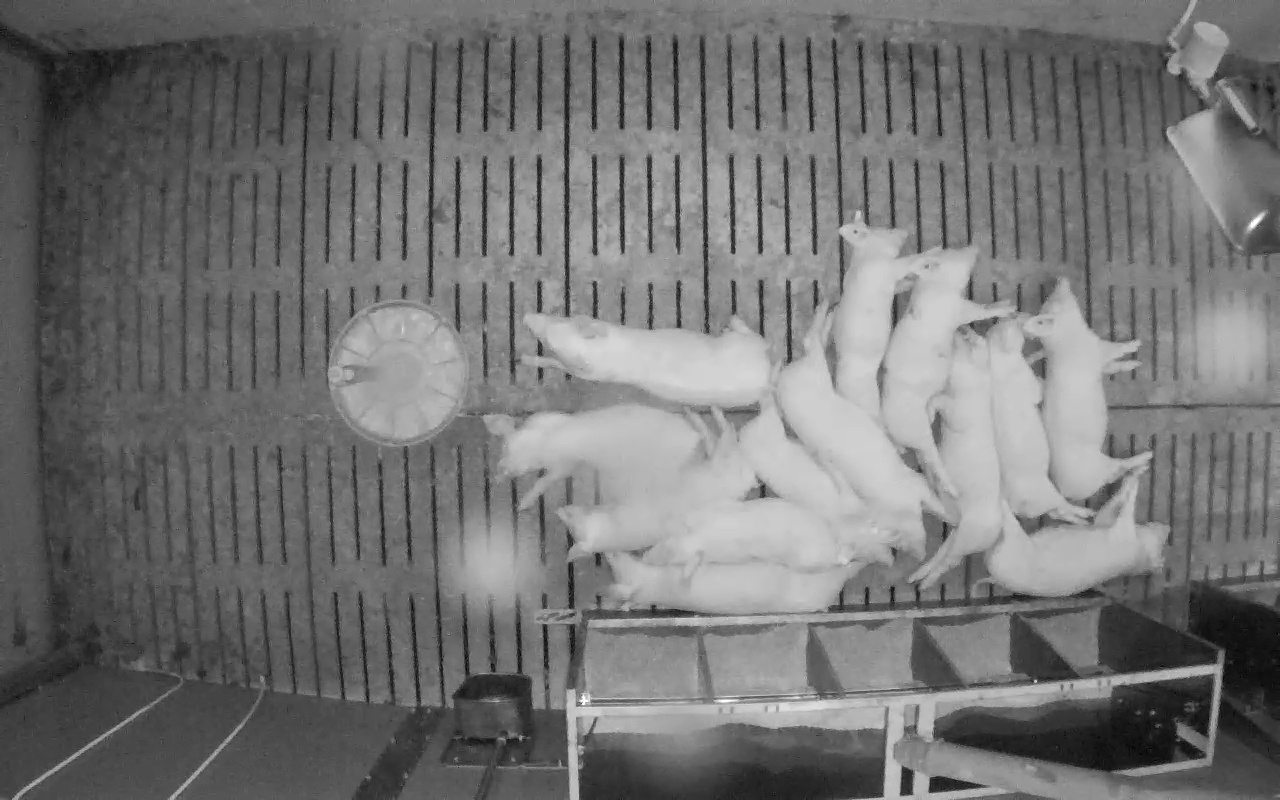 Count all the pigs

13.